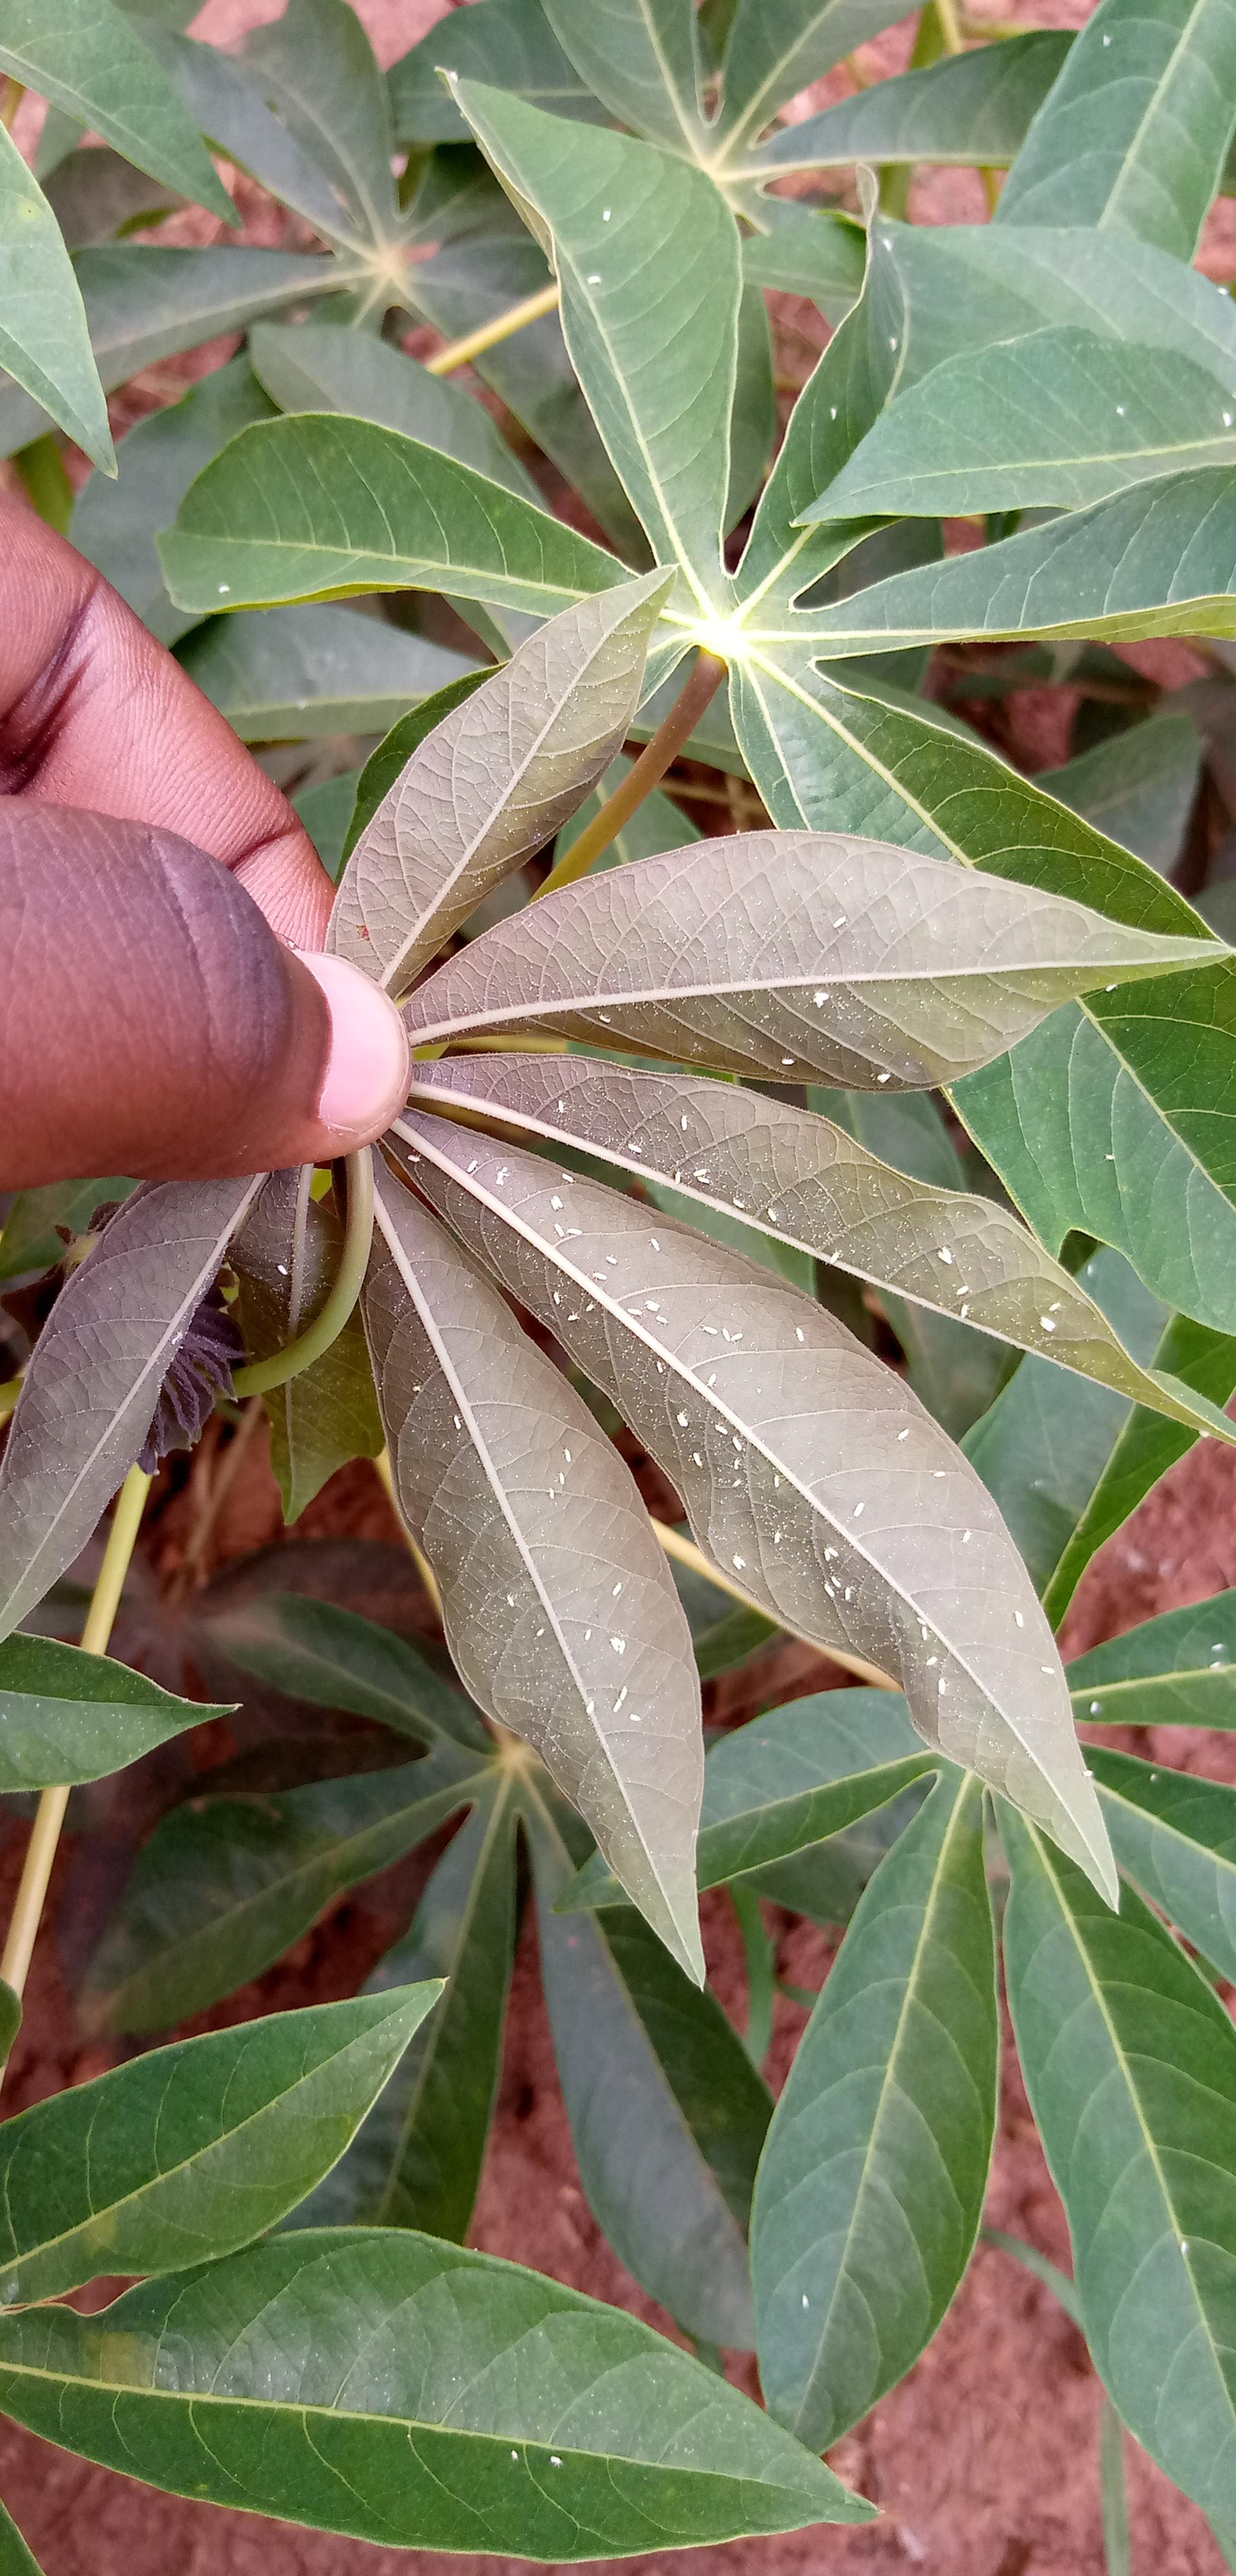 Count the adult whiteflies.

105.